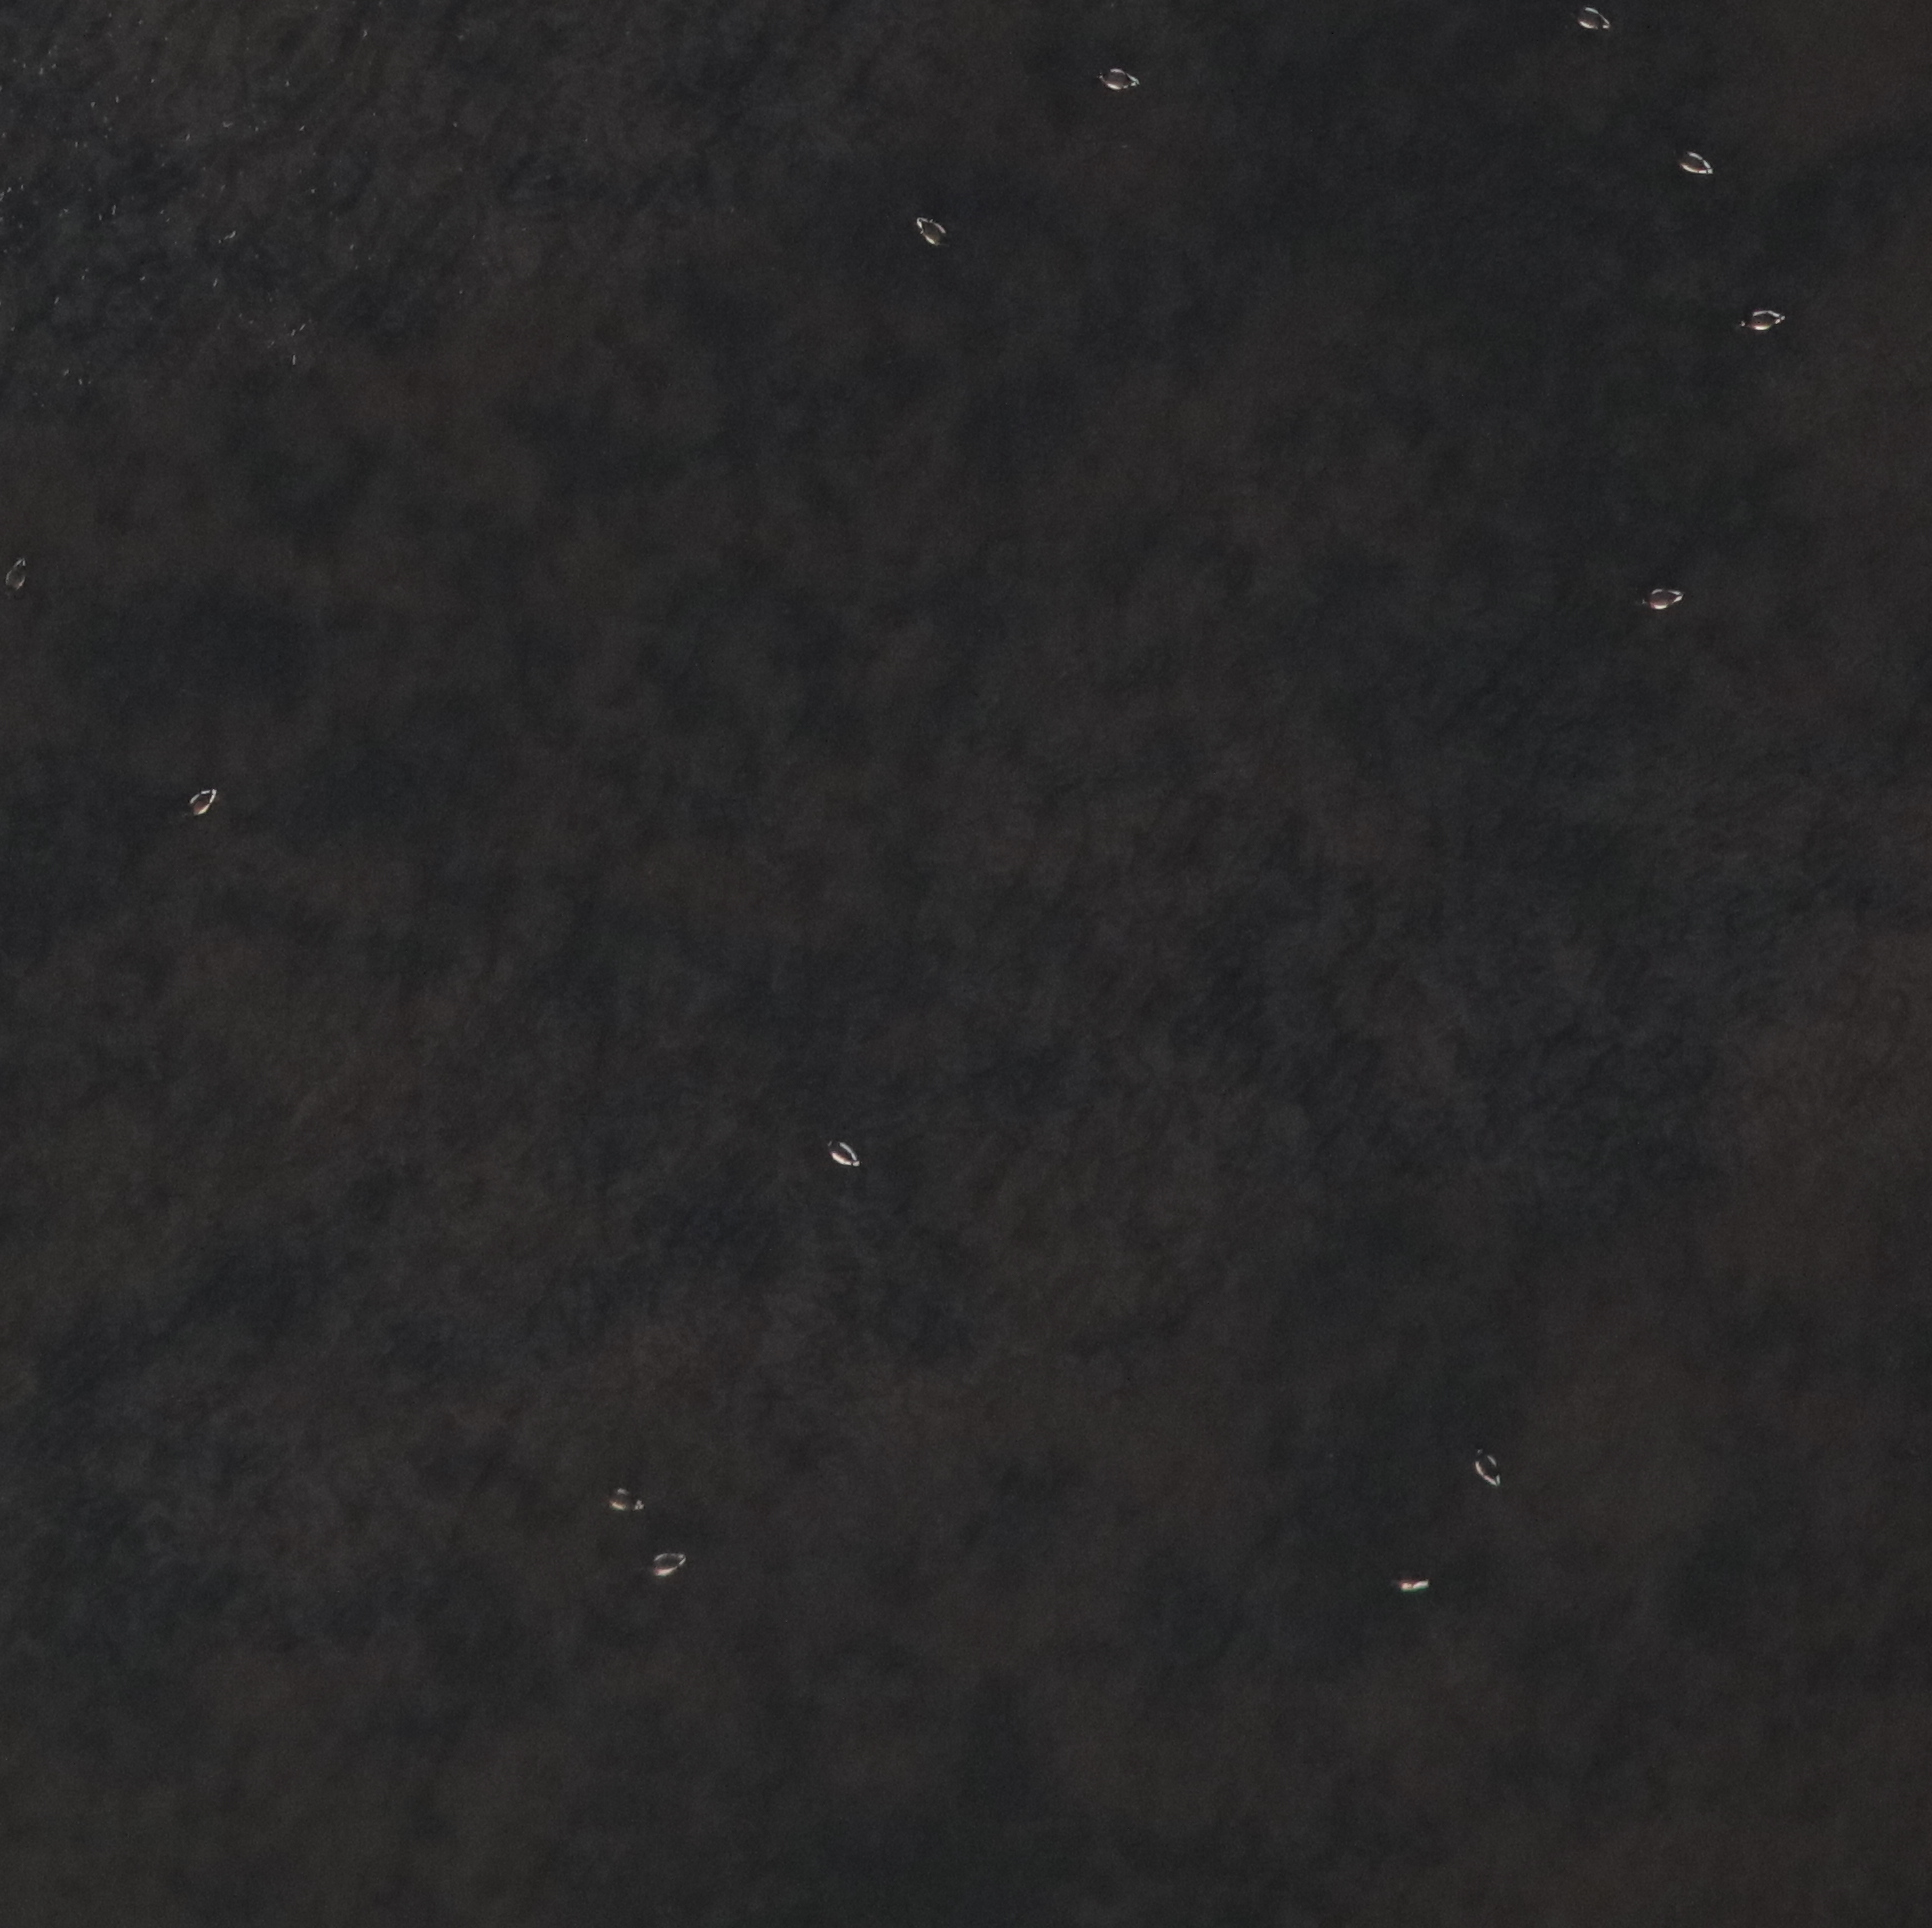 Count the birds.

13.